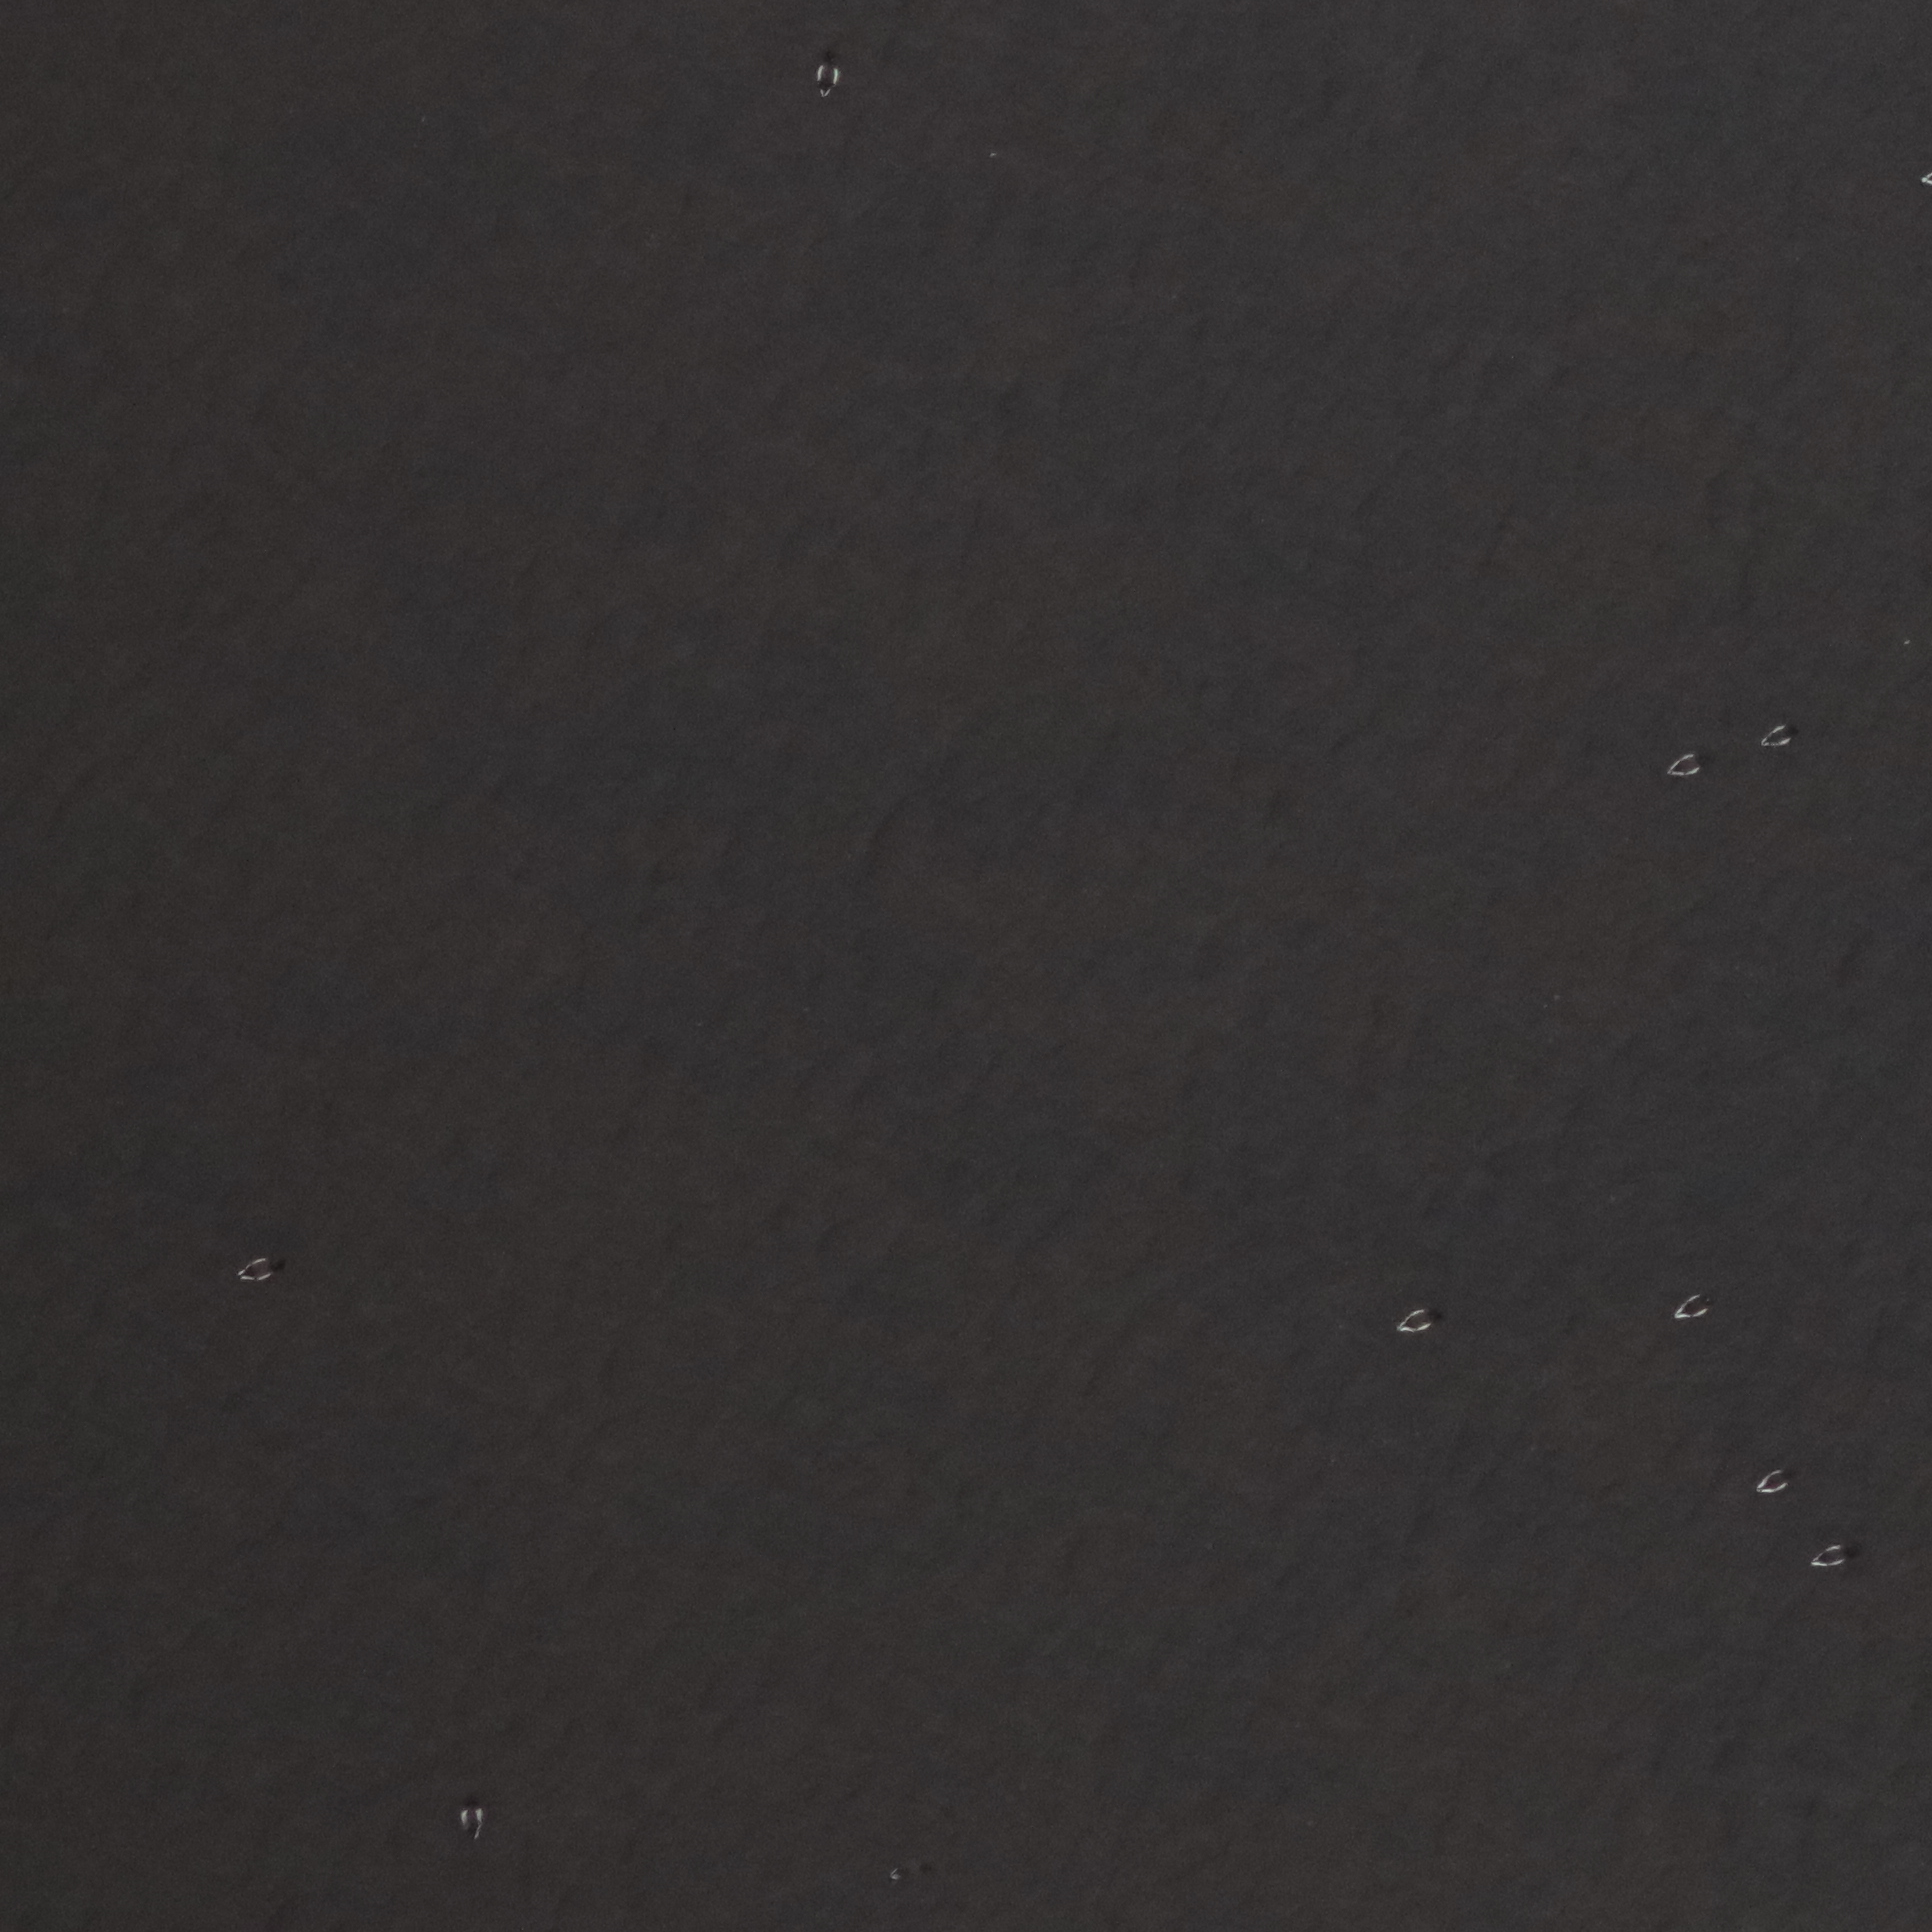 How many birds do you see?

10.